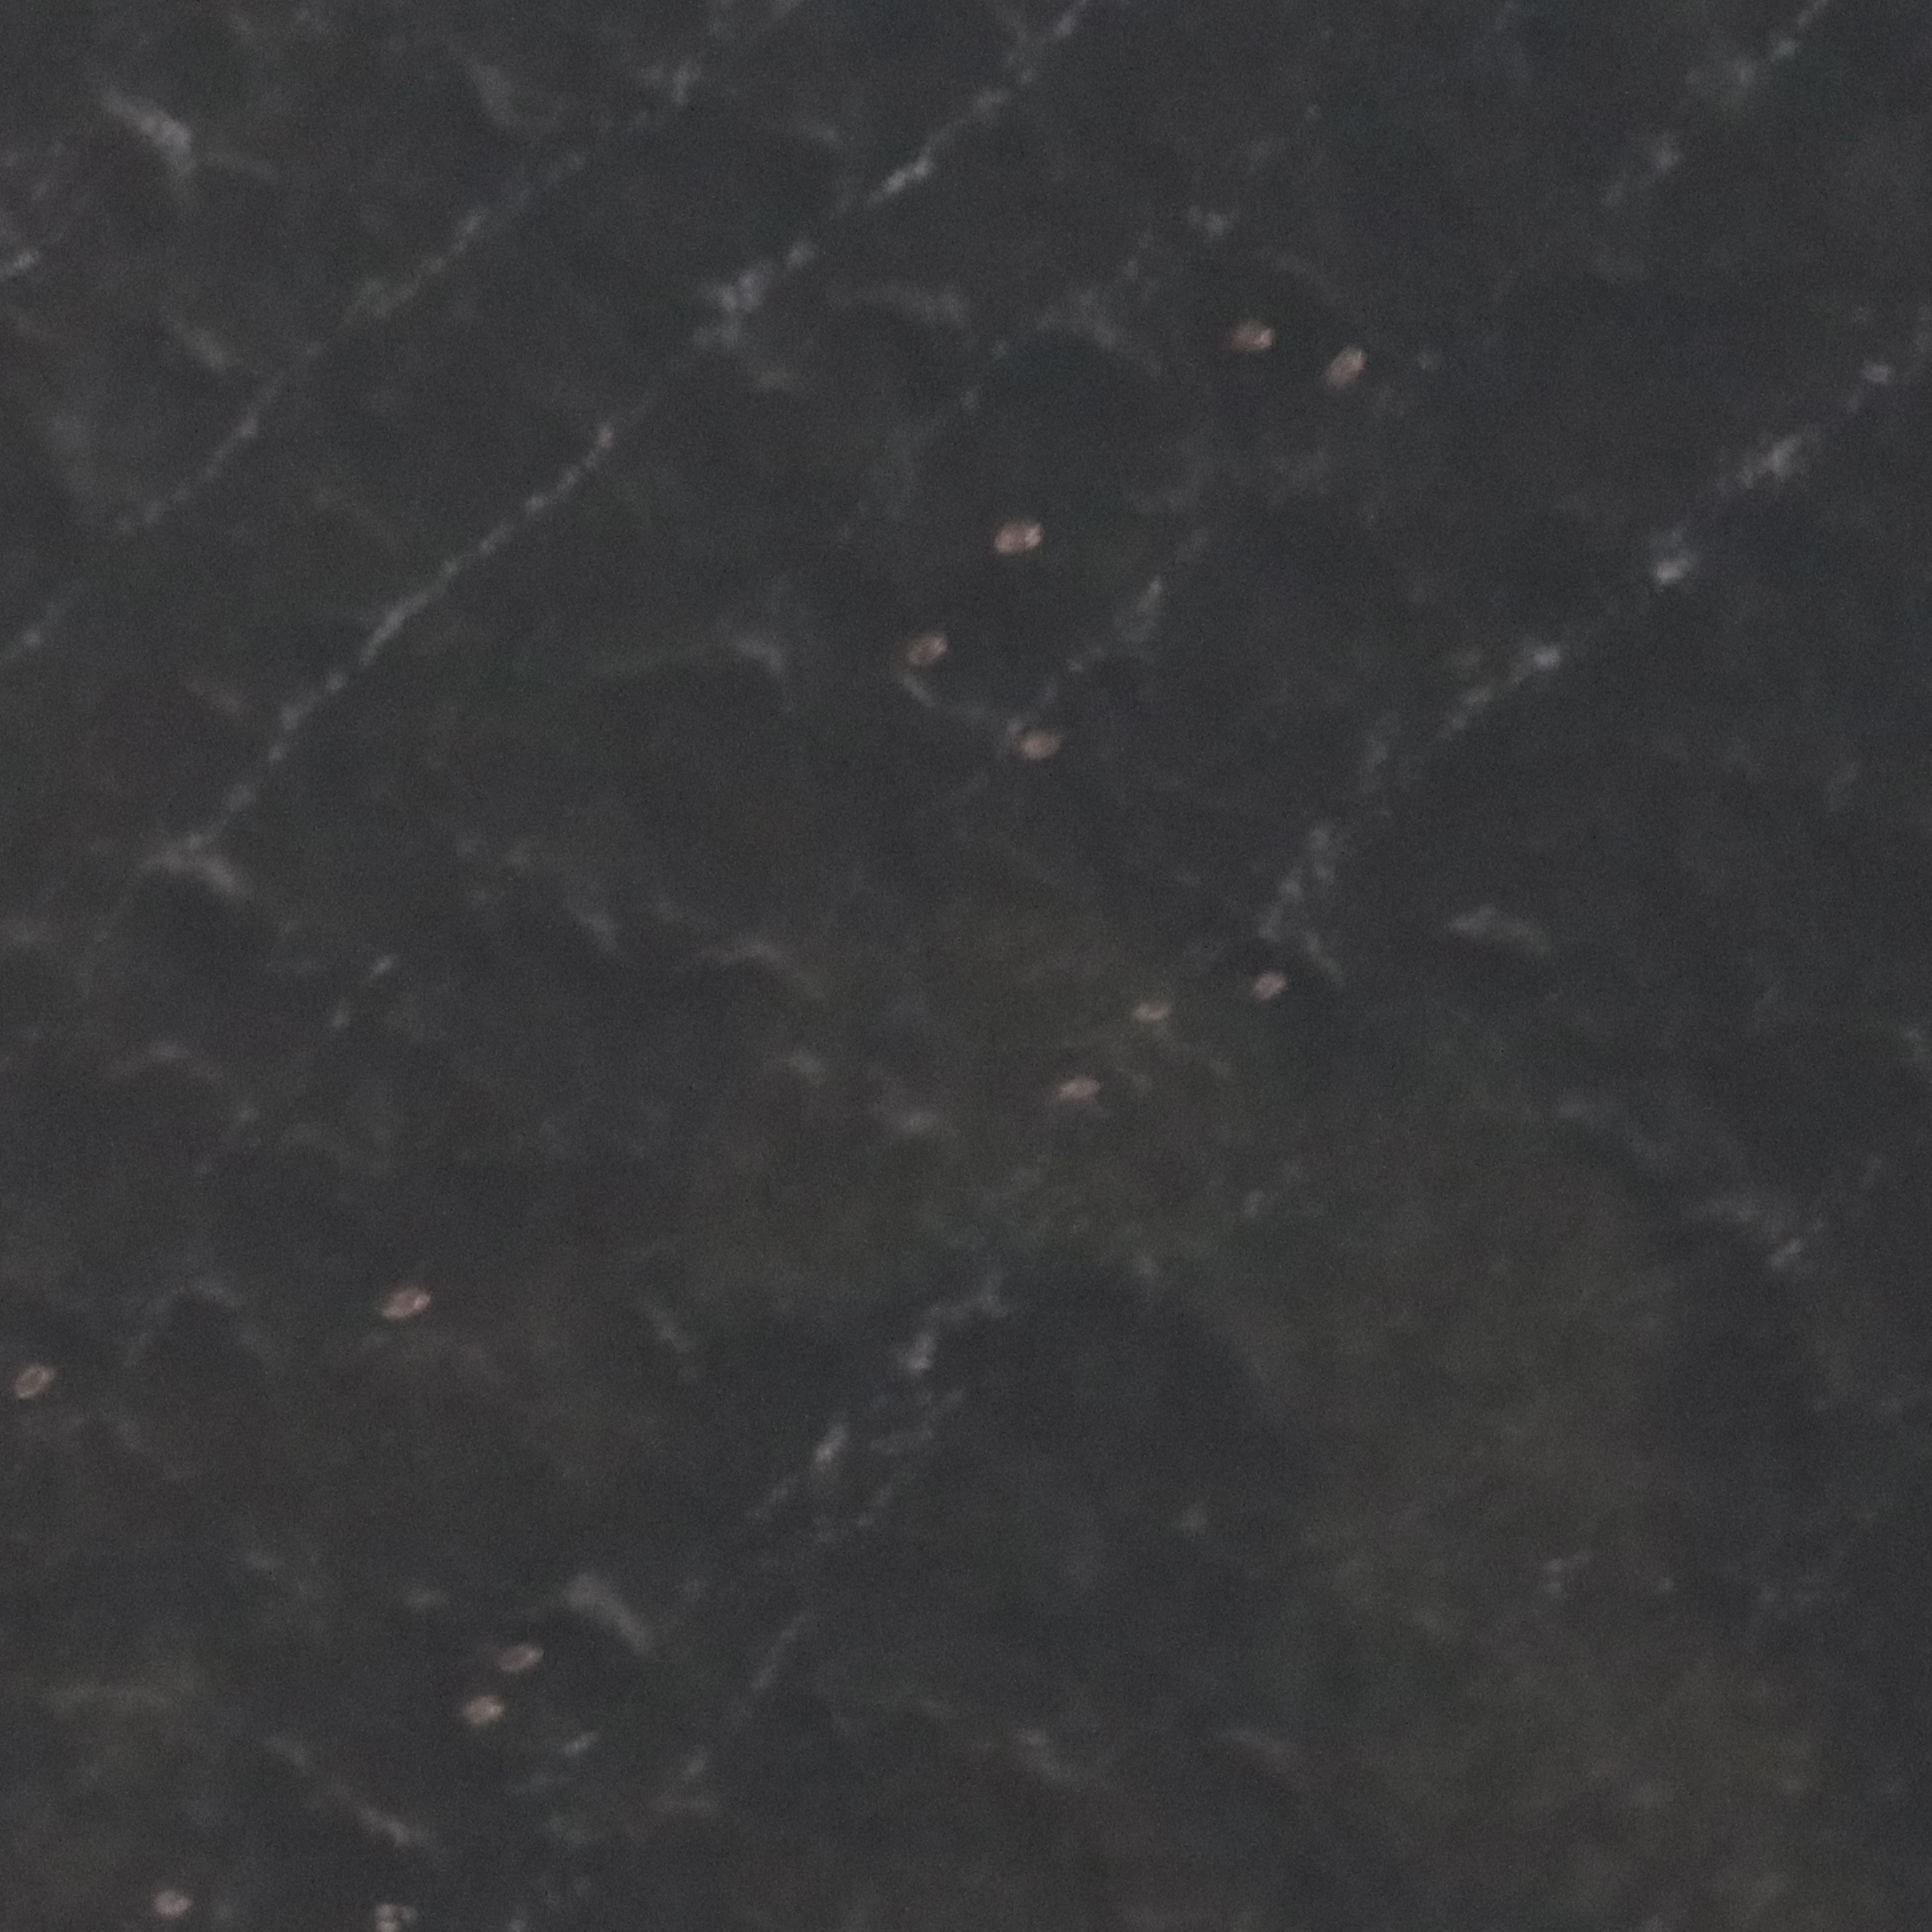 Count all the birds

14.